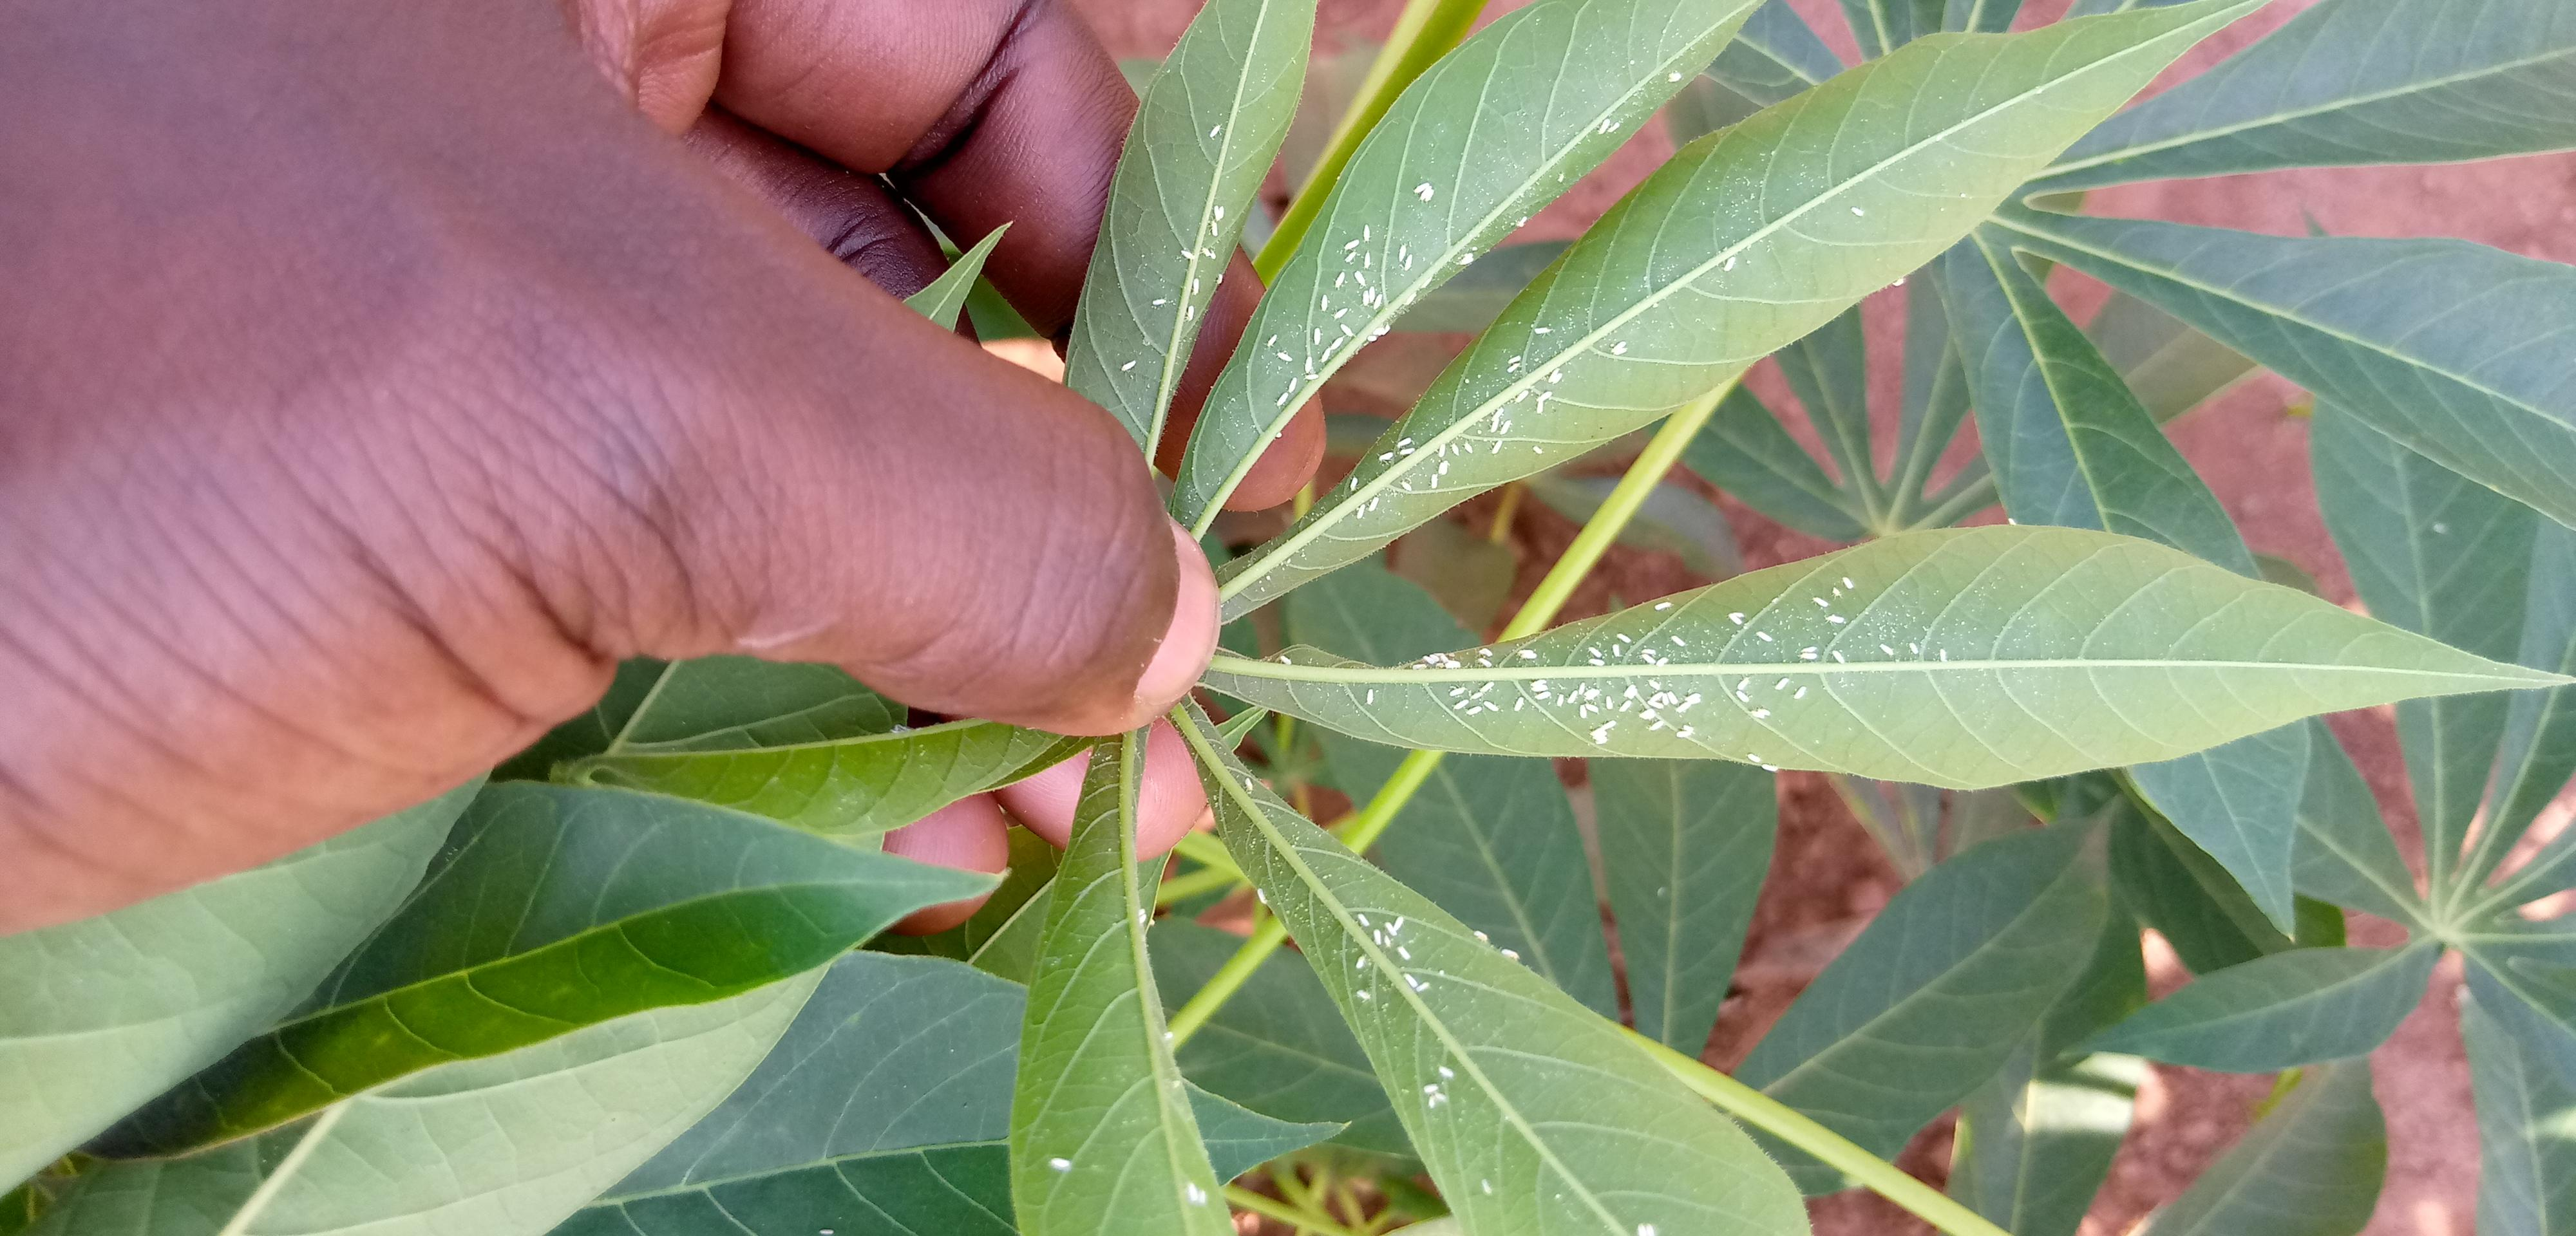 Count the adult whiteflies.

182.